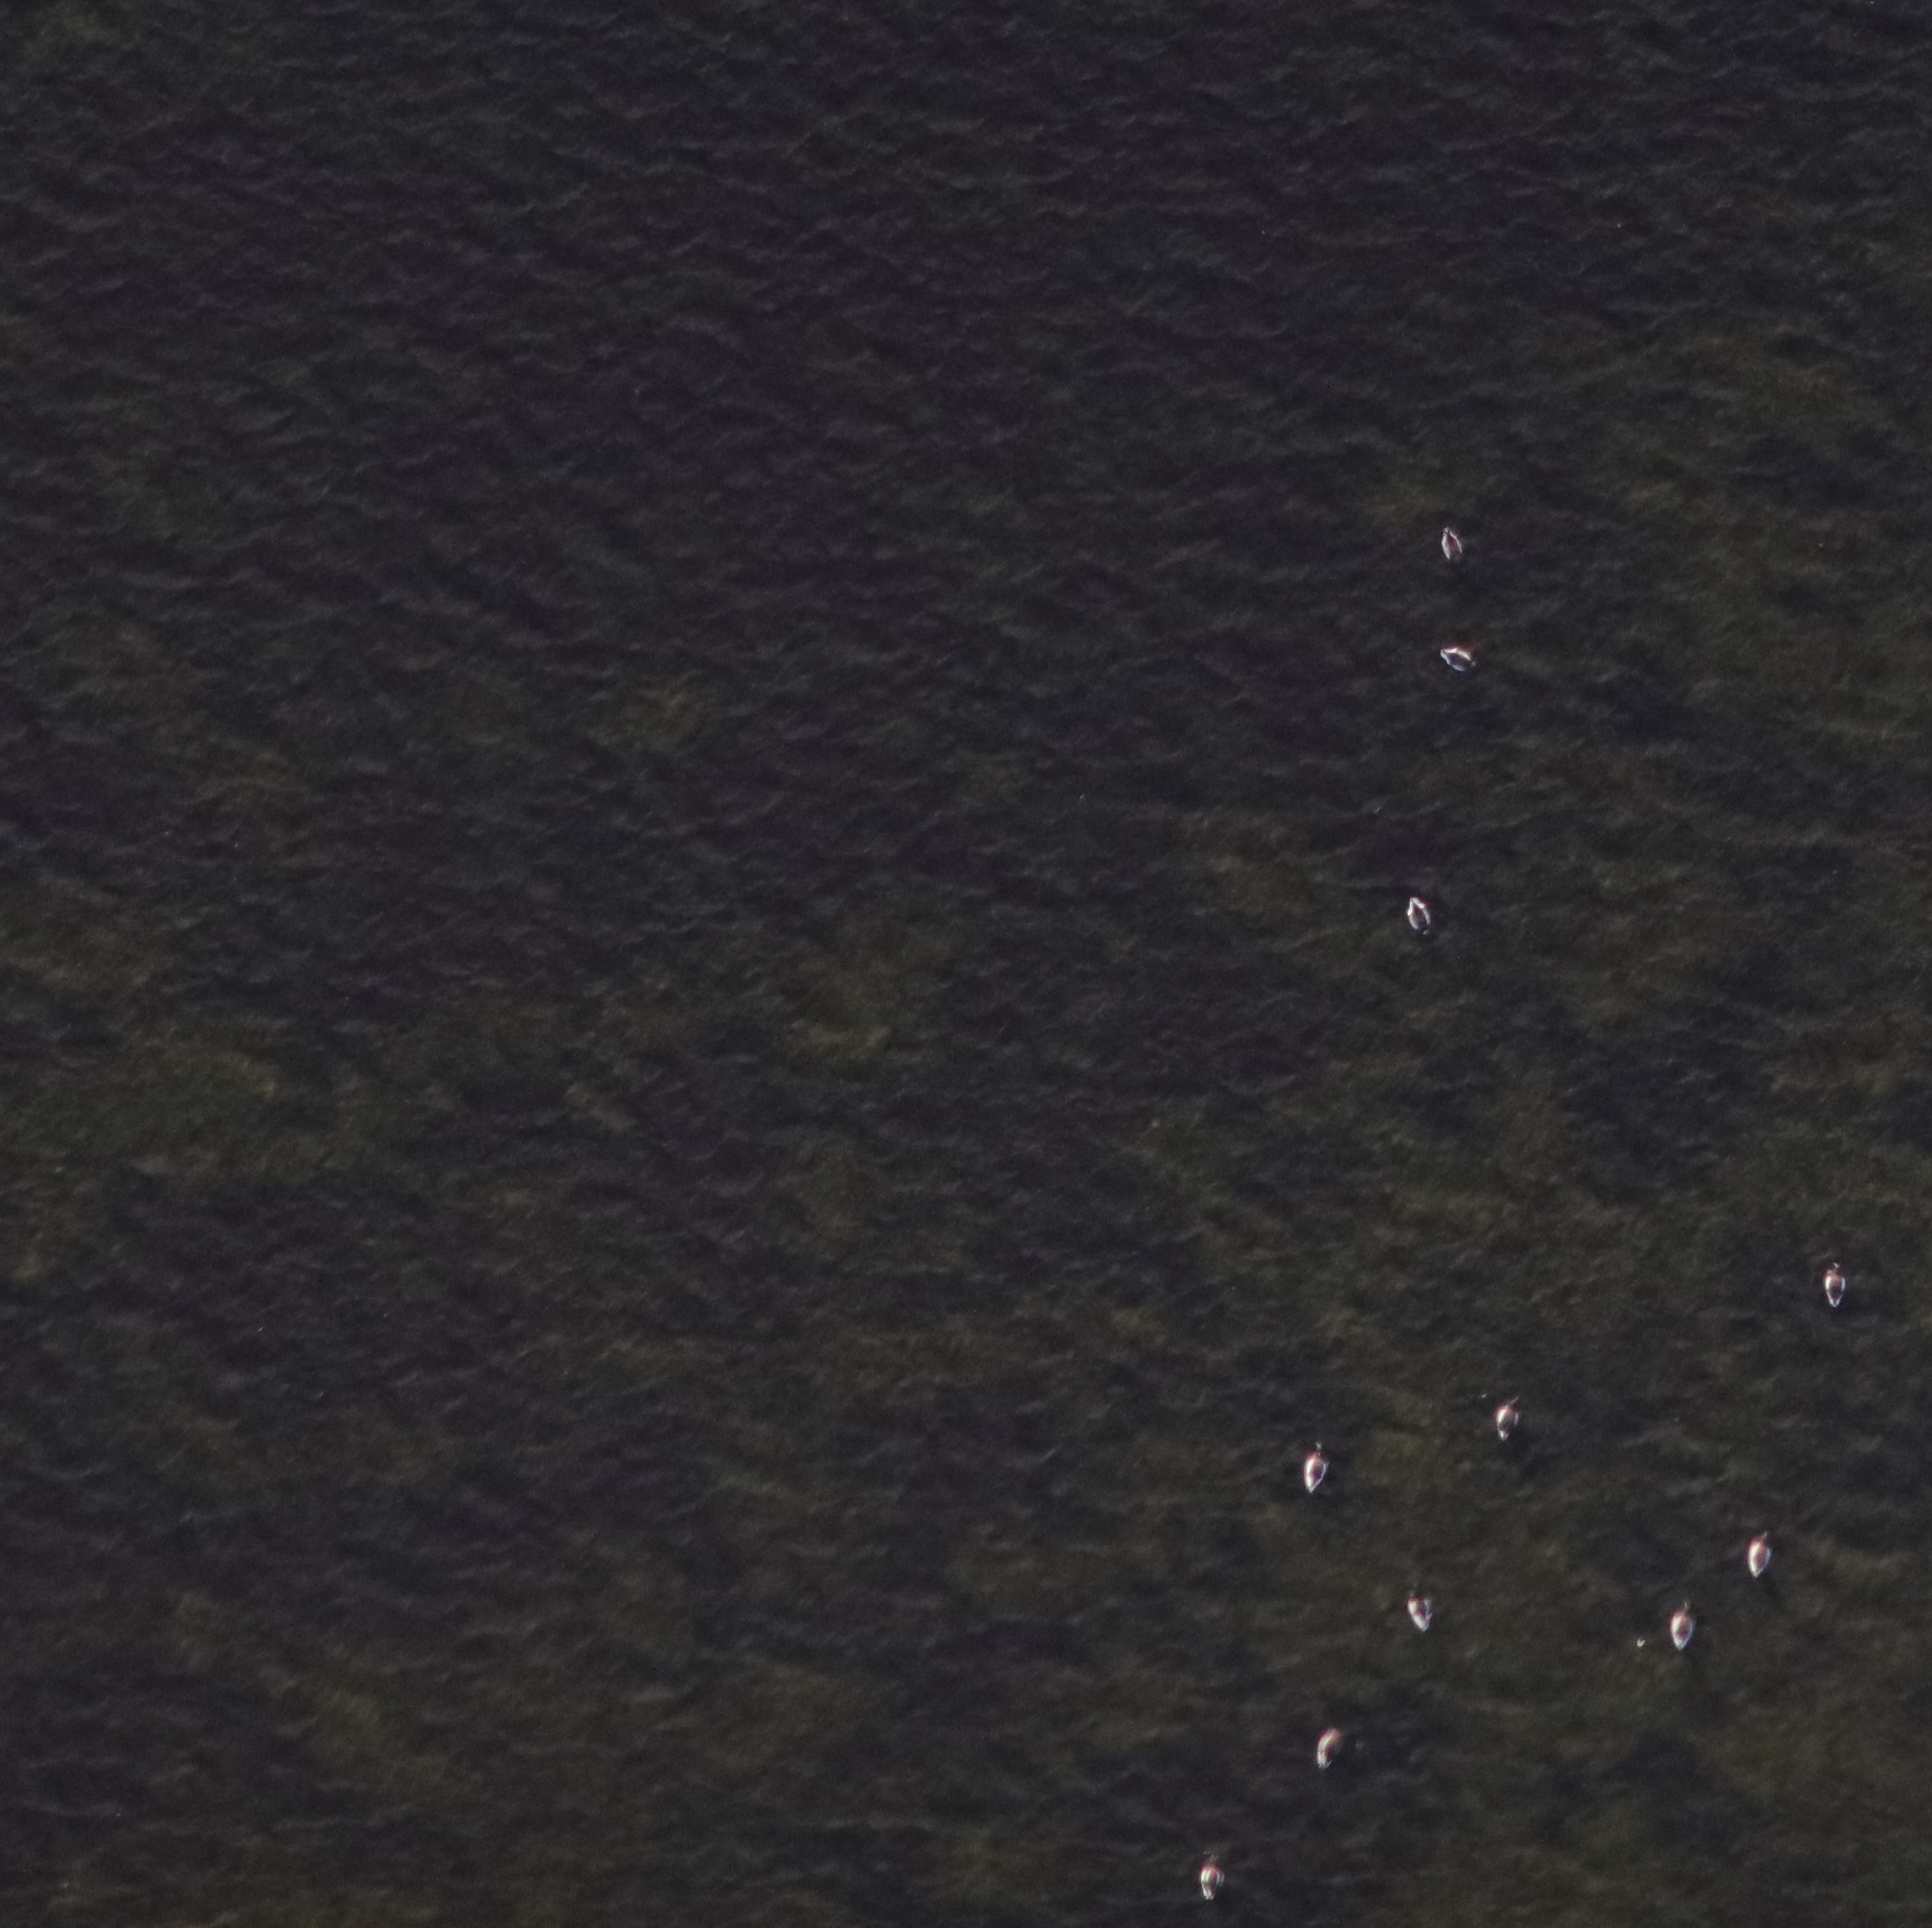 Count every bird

11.